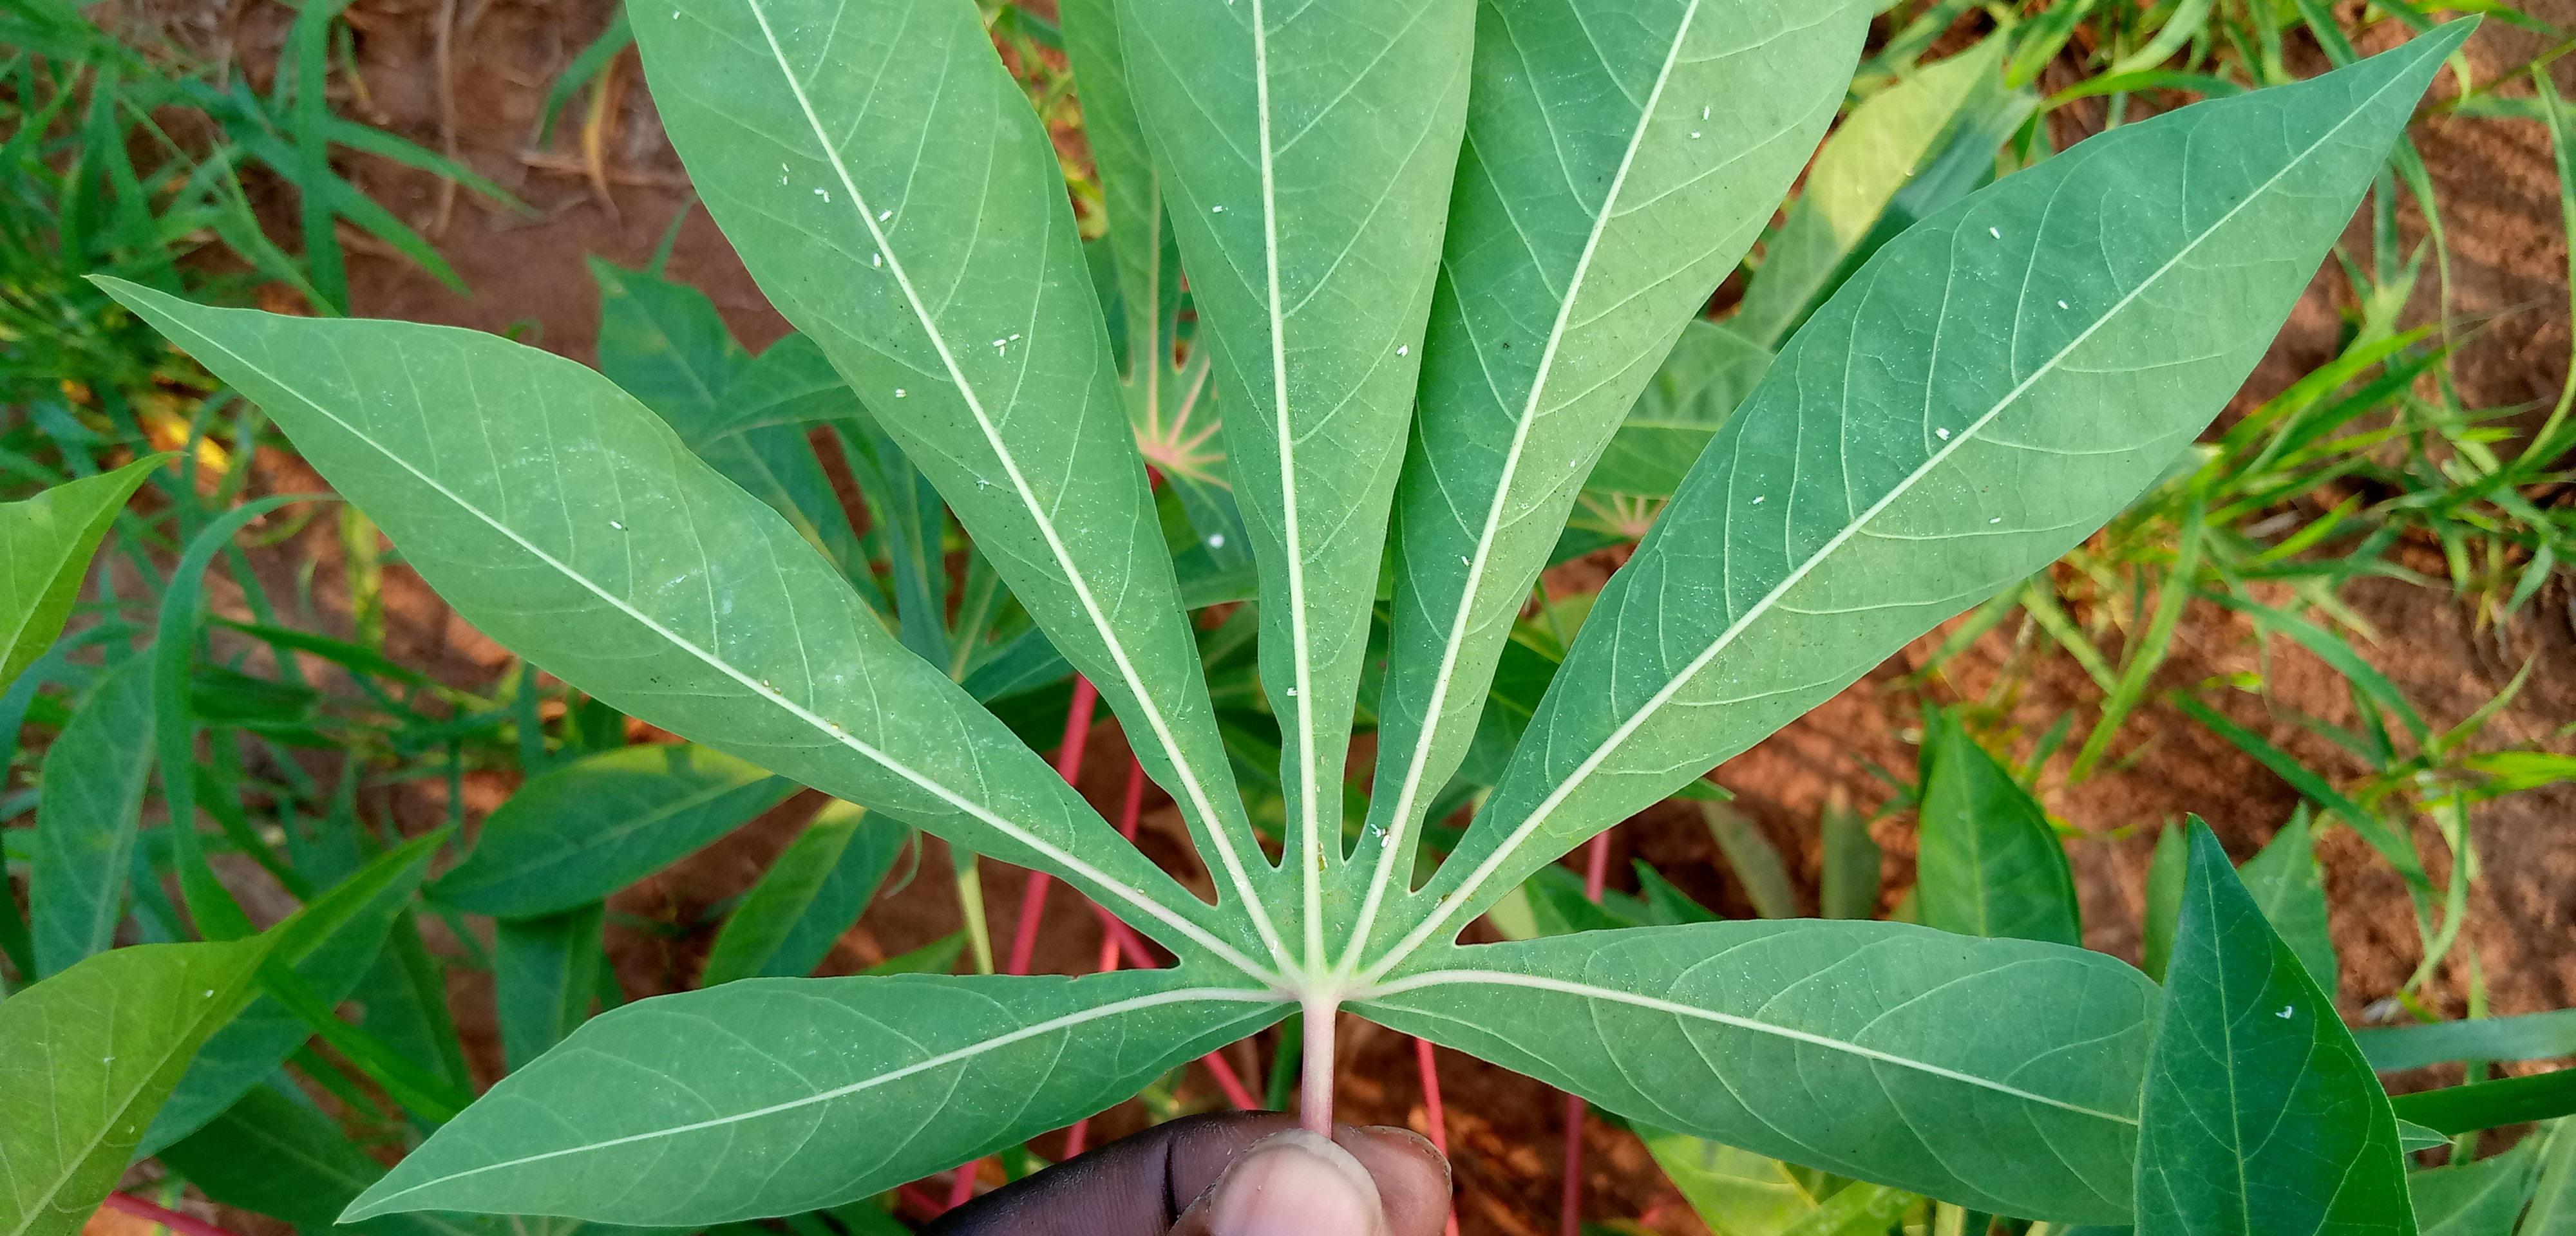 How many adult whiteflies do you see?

29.